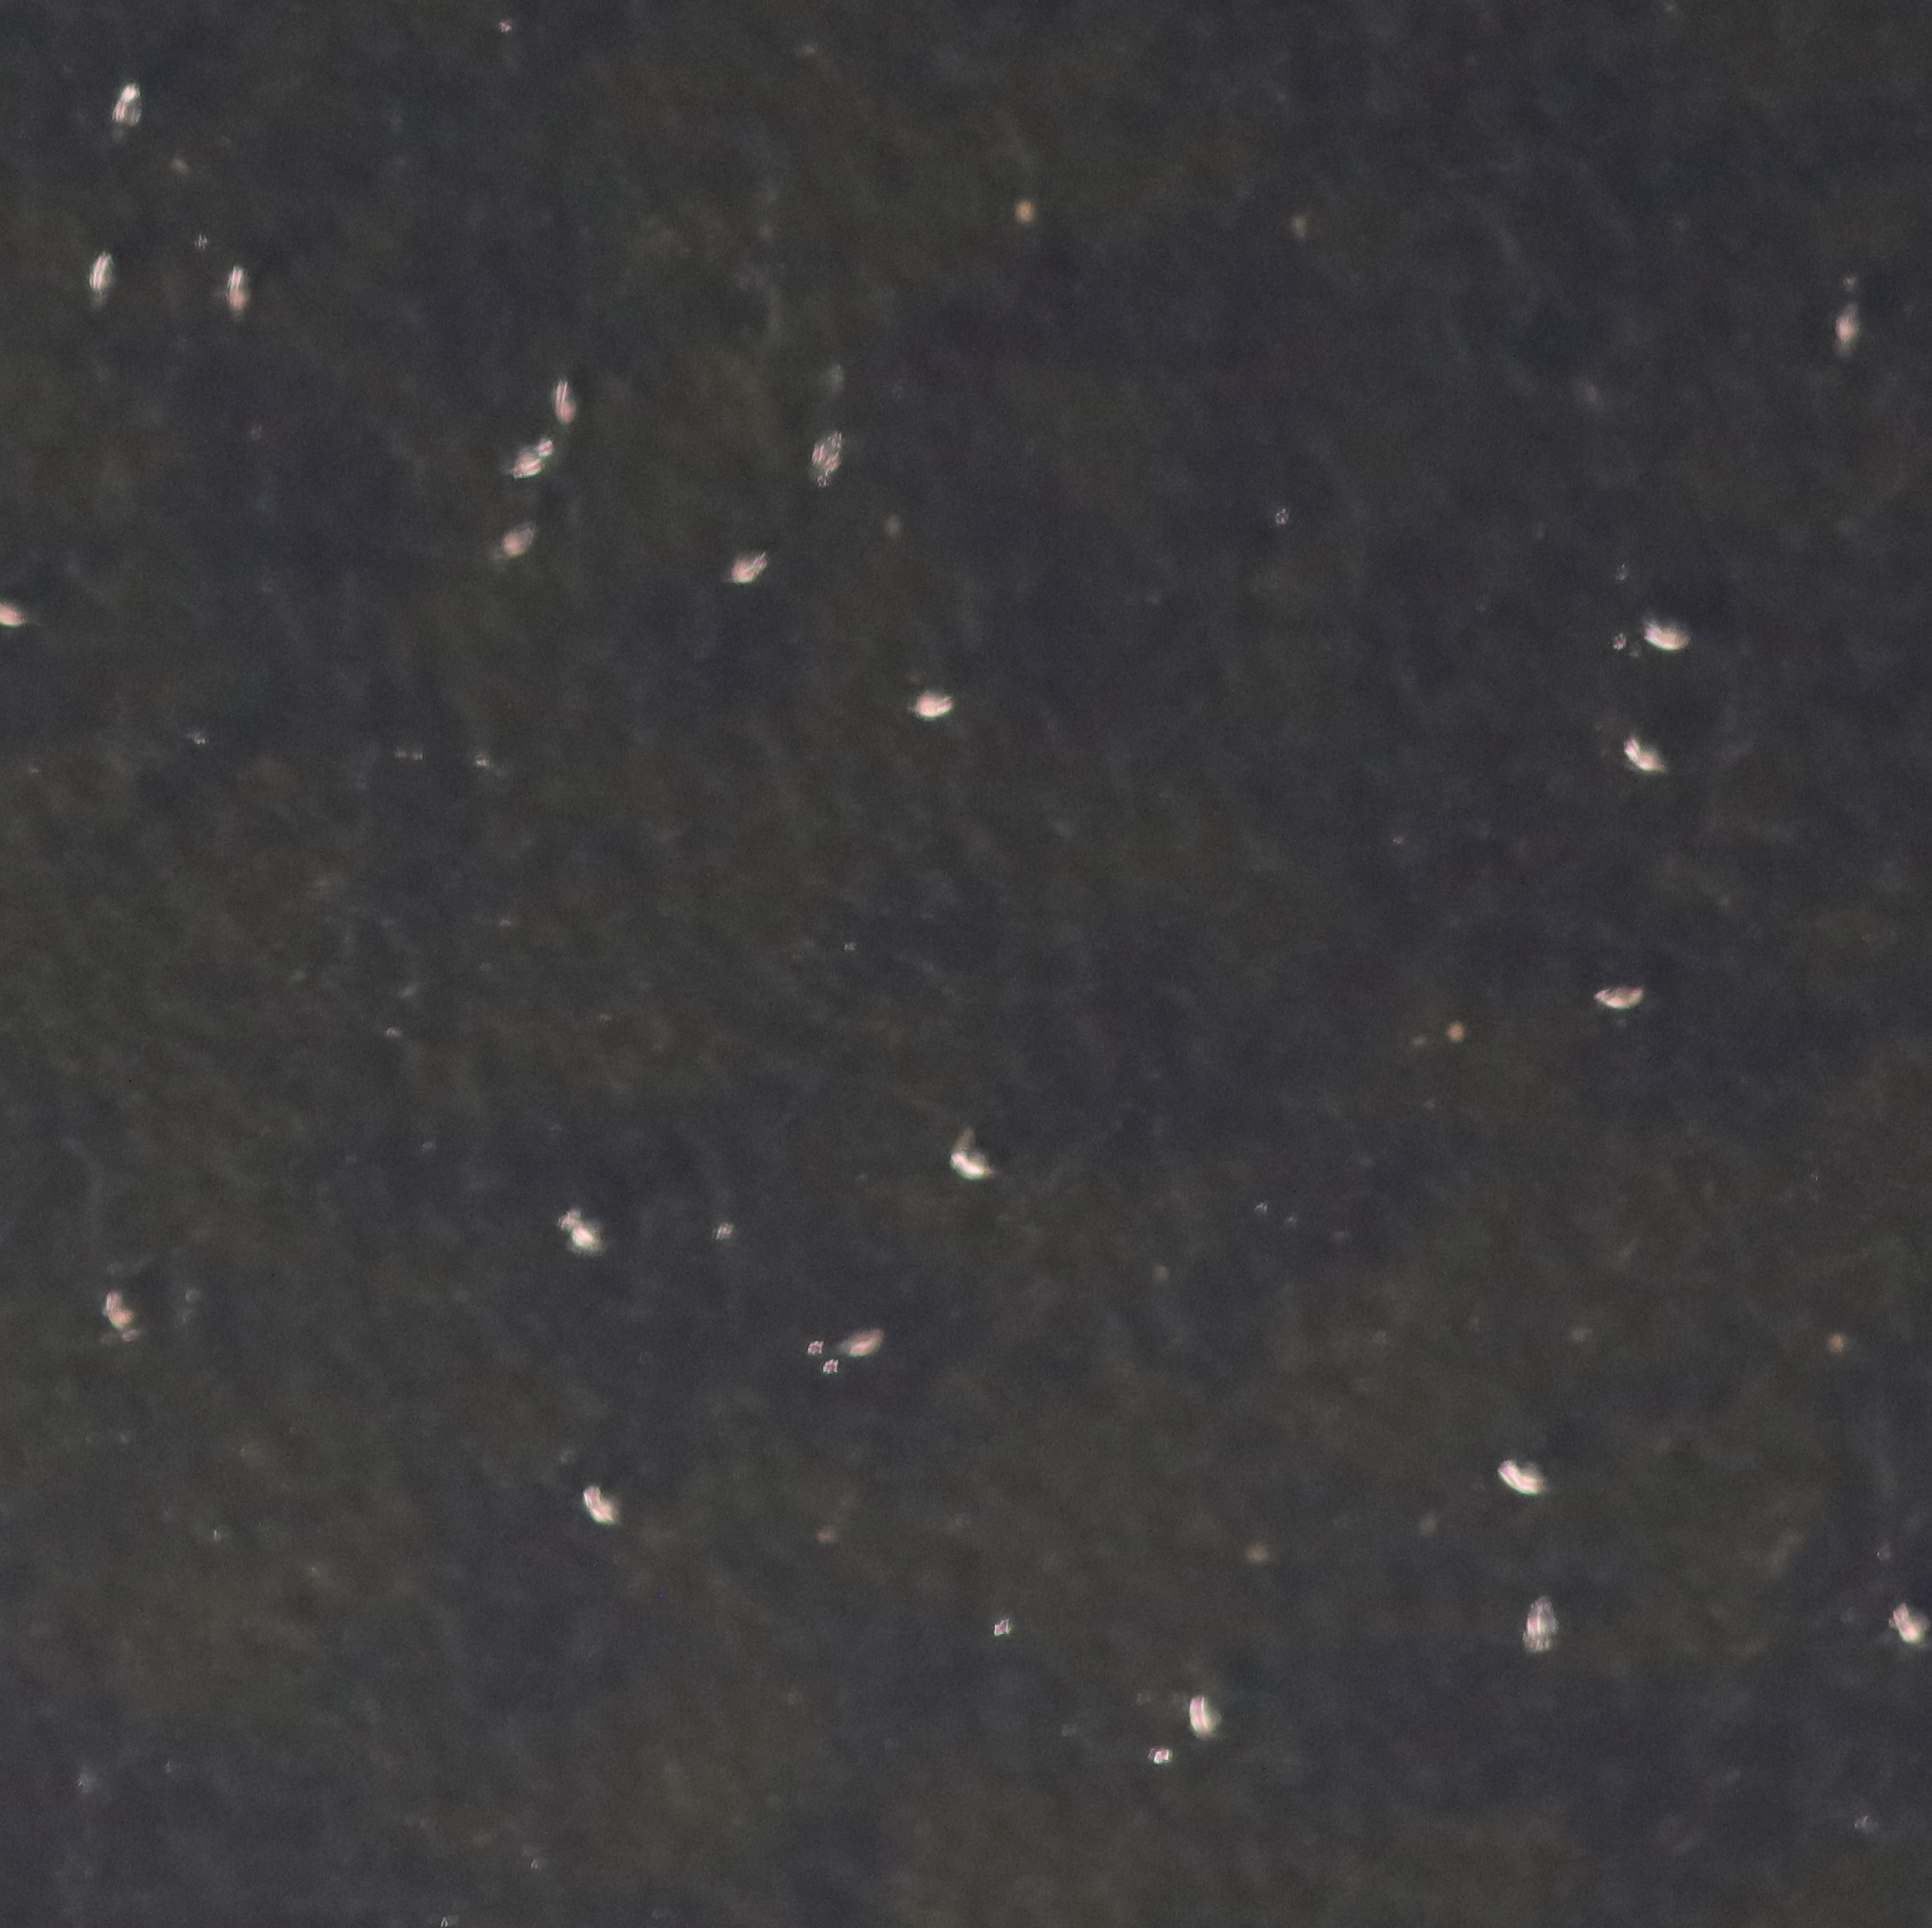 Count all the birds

23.